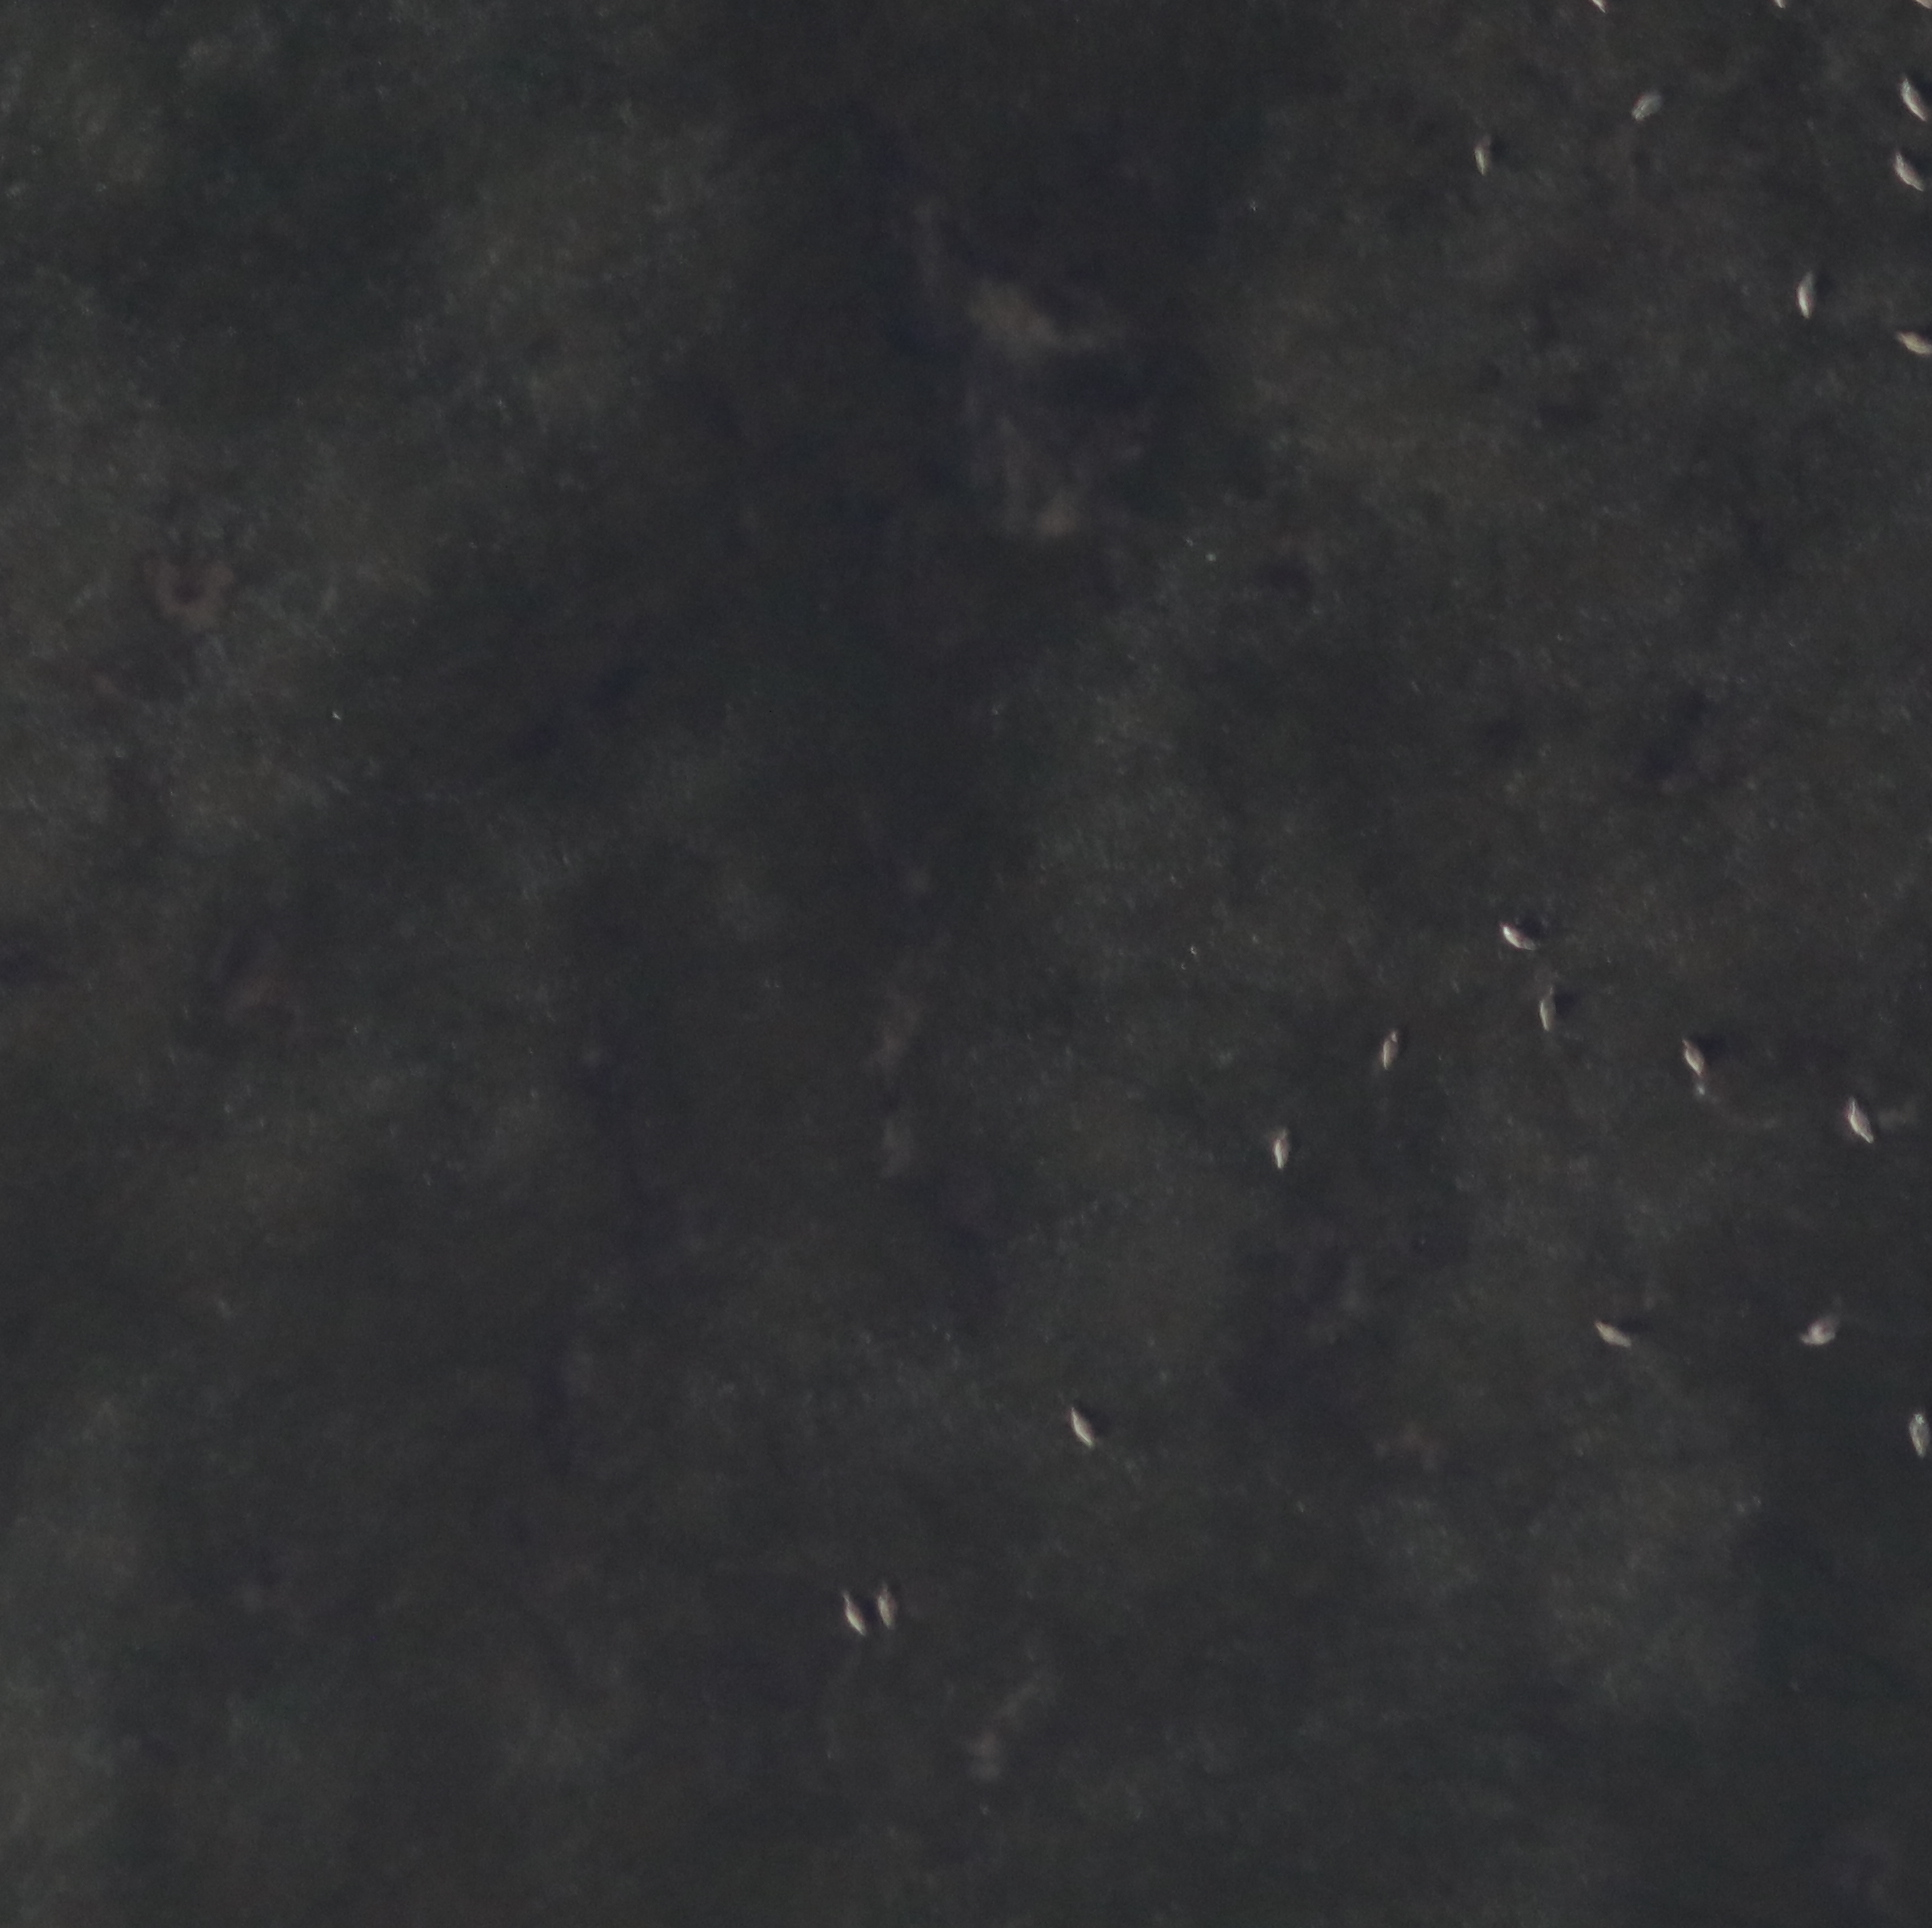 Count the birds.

18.